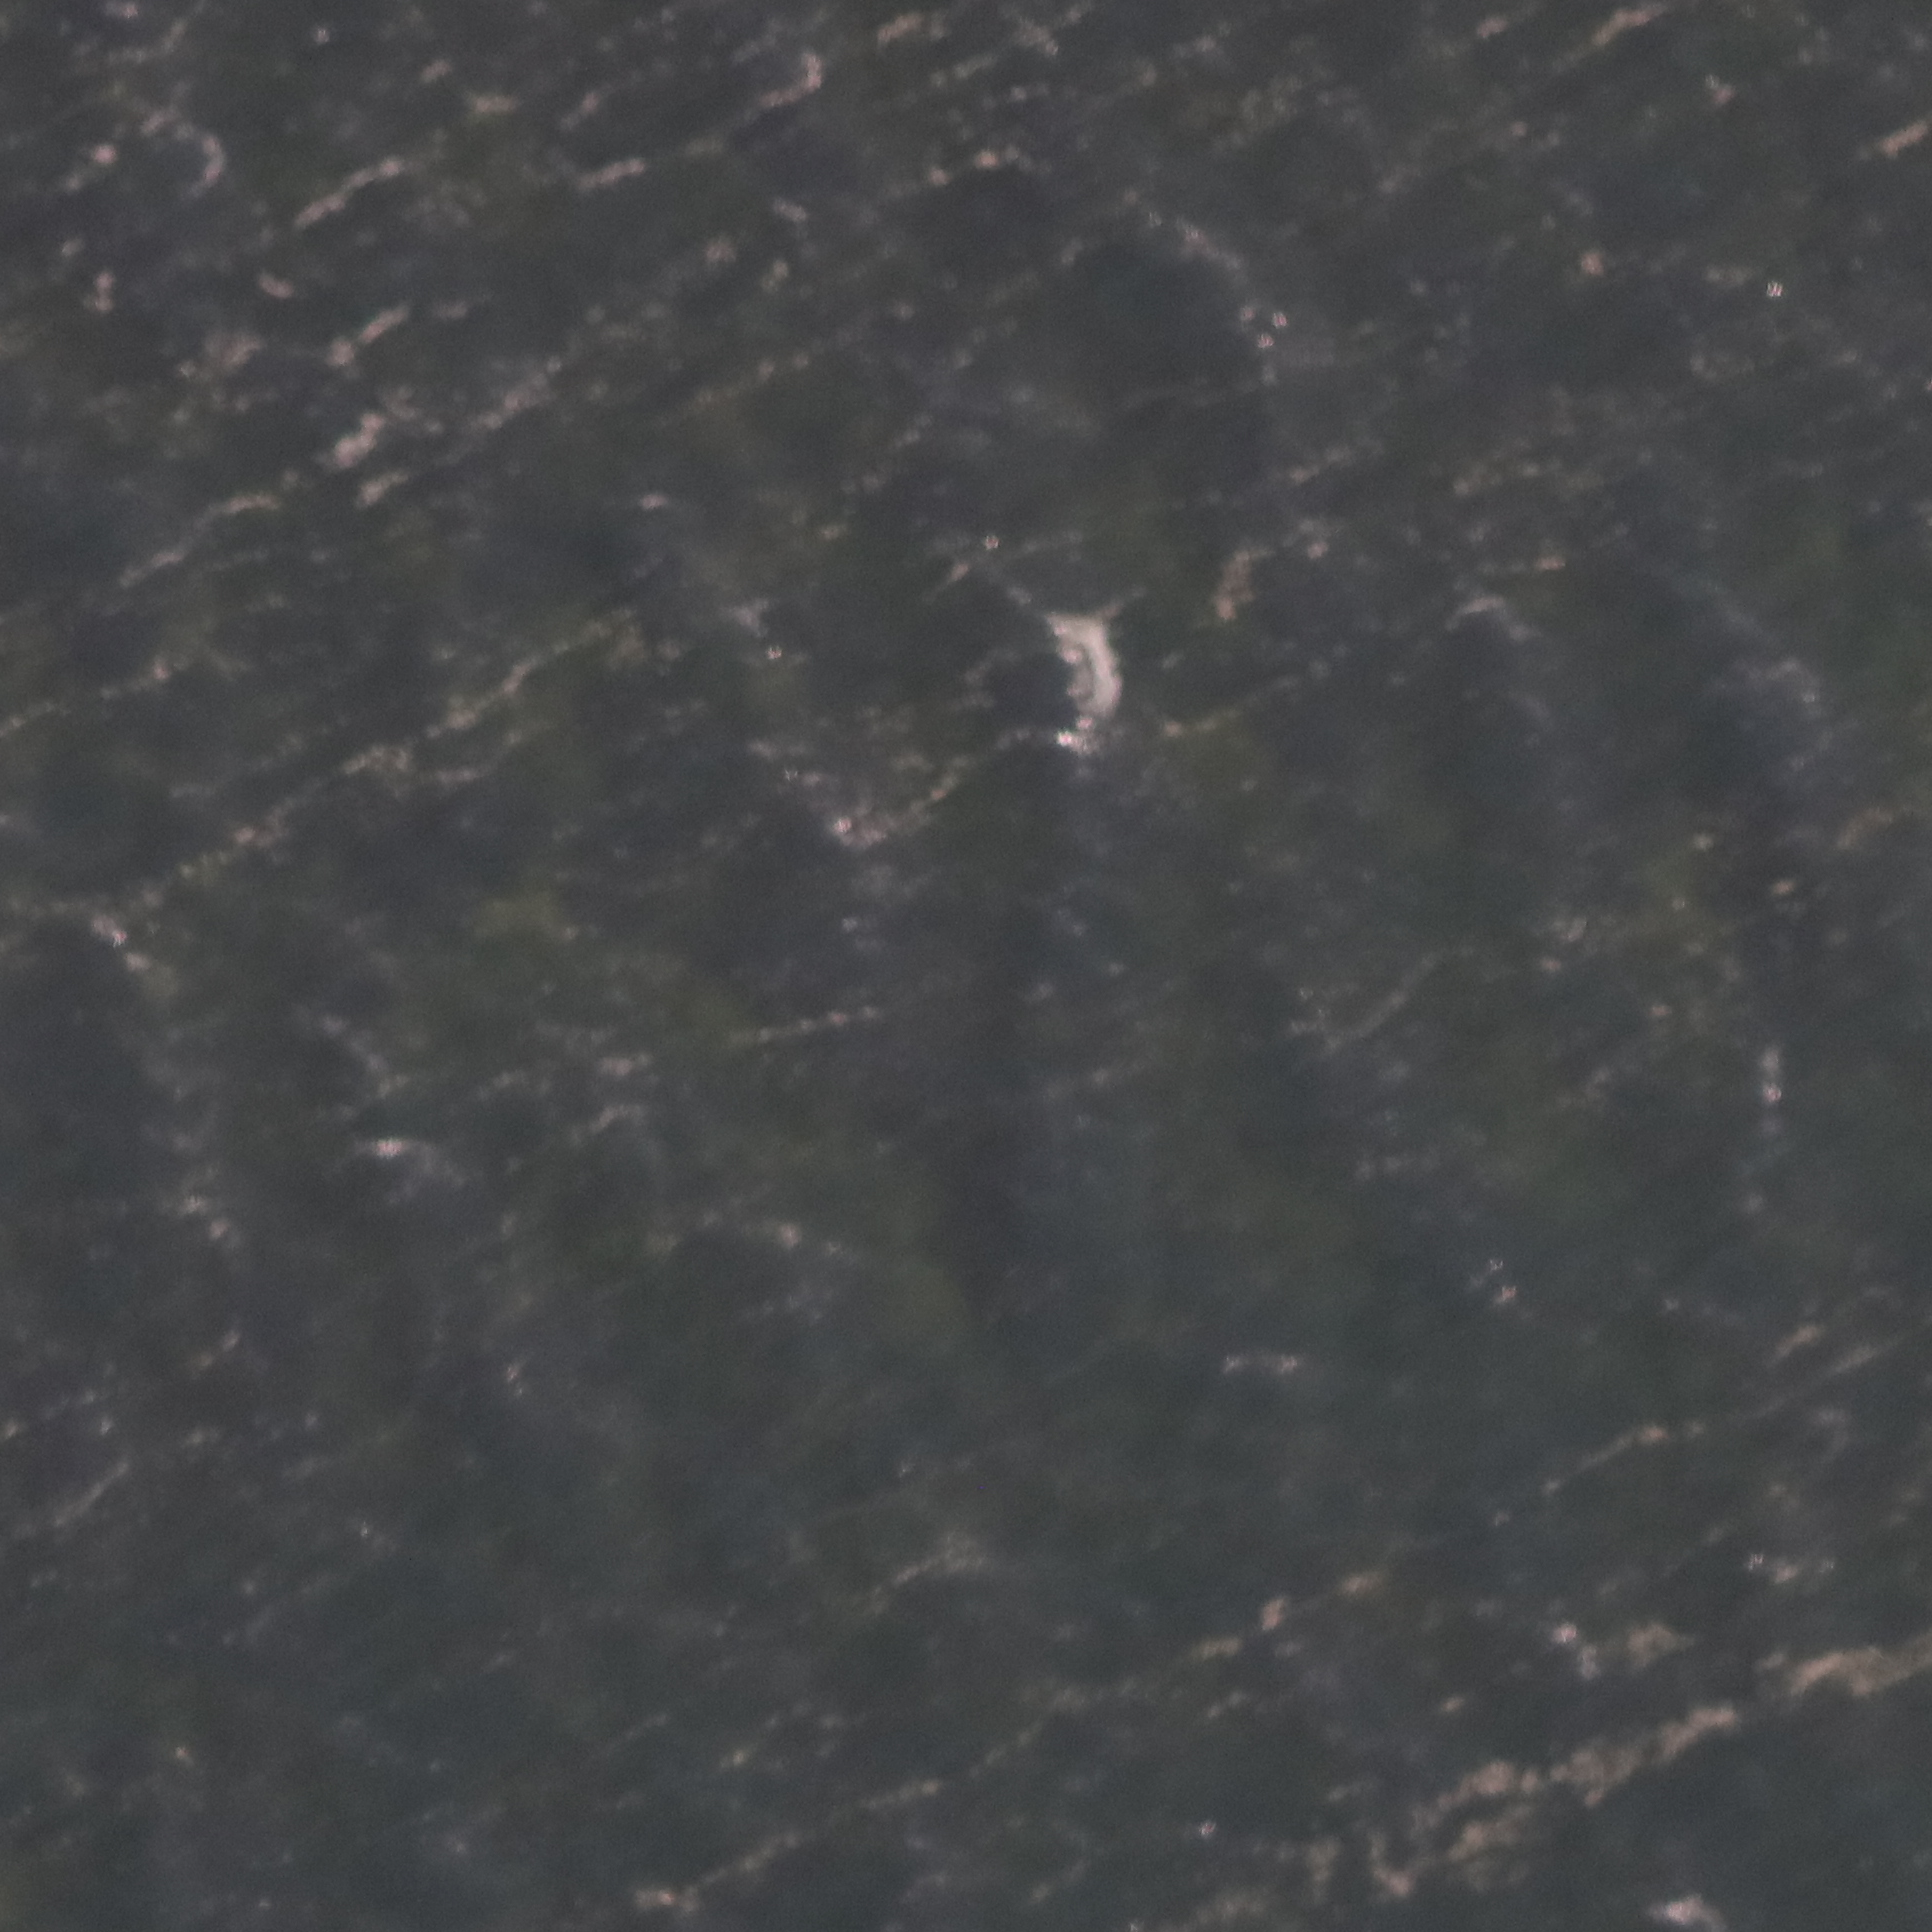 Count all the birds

0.